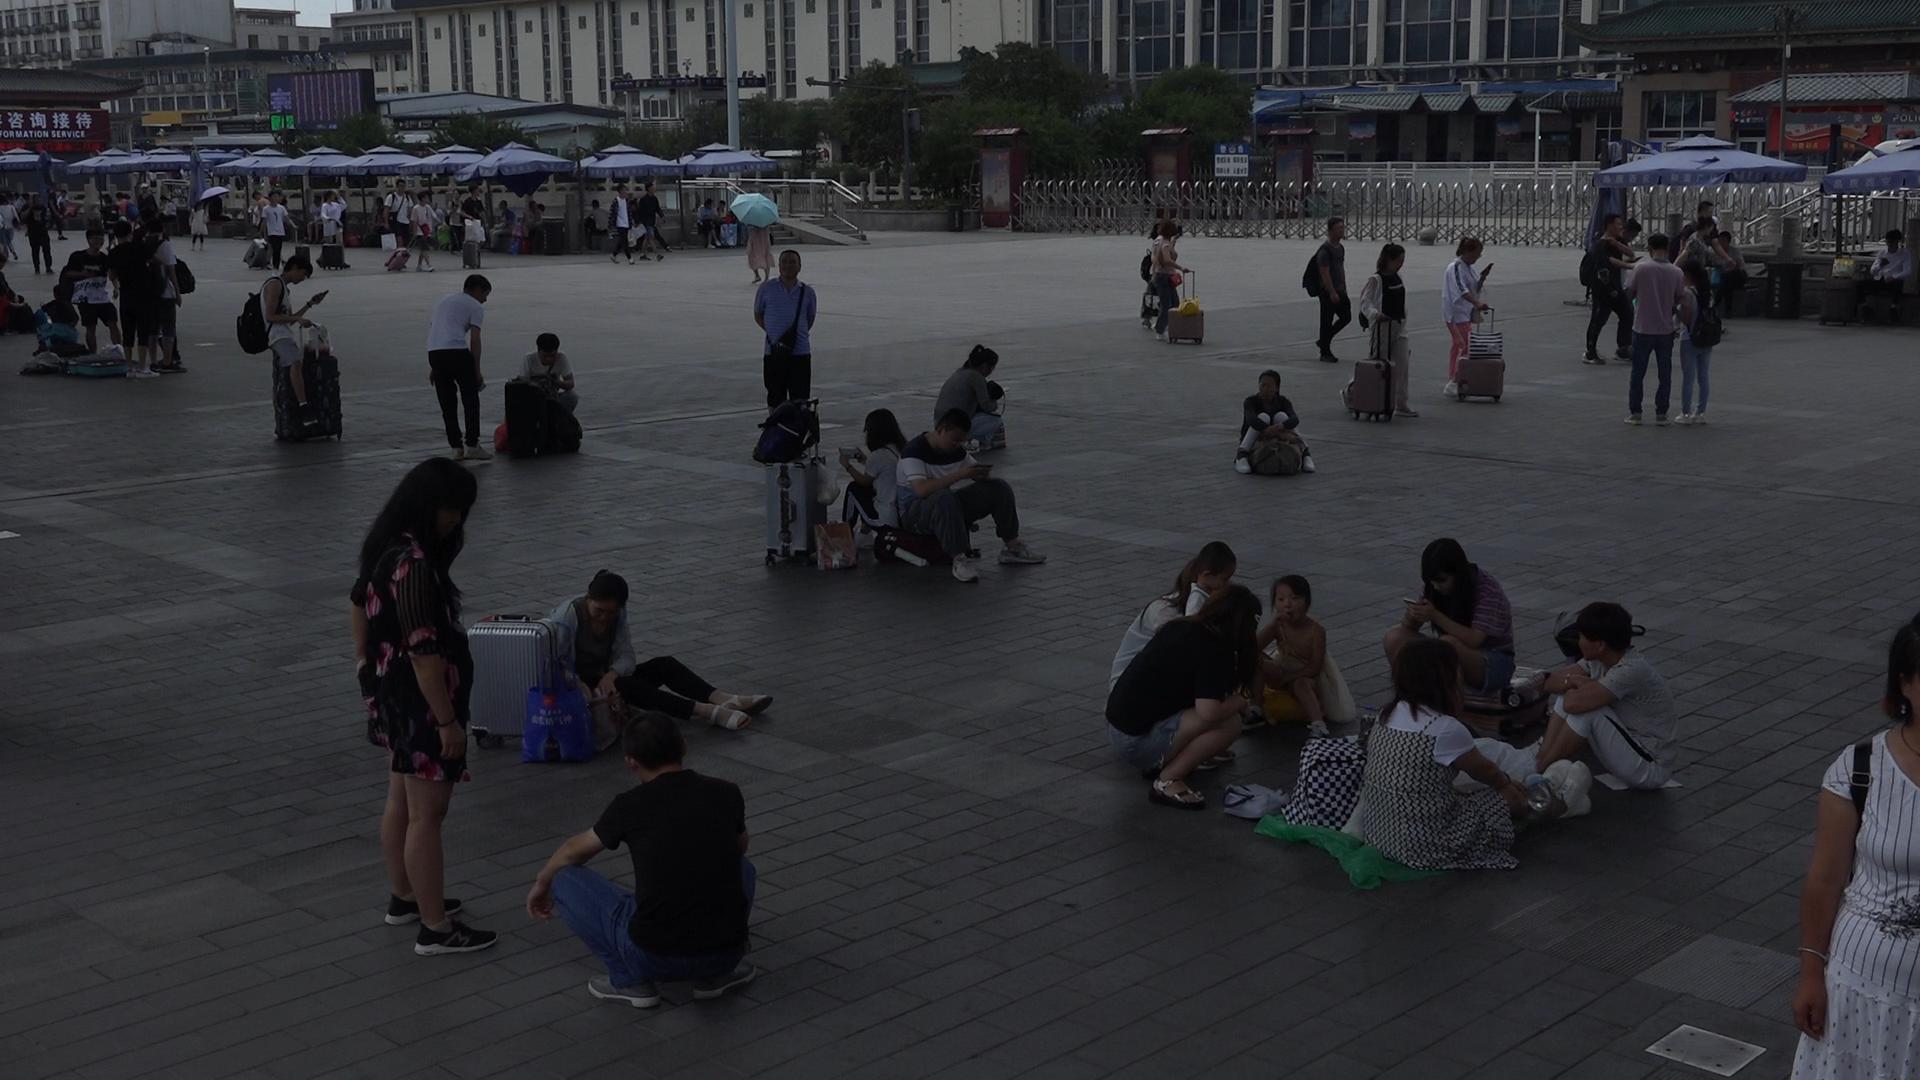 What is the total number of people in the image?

71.